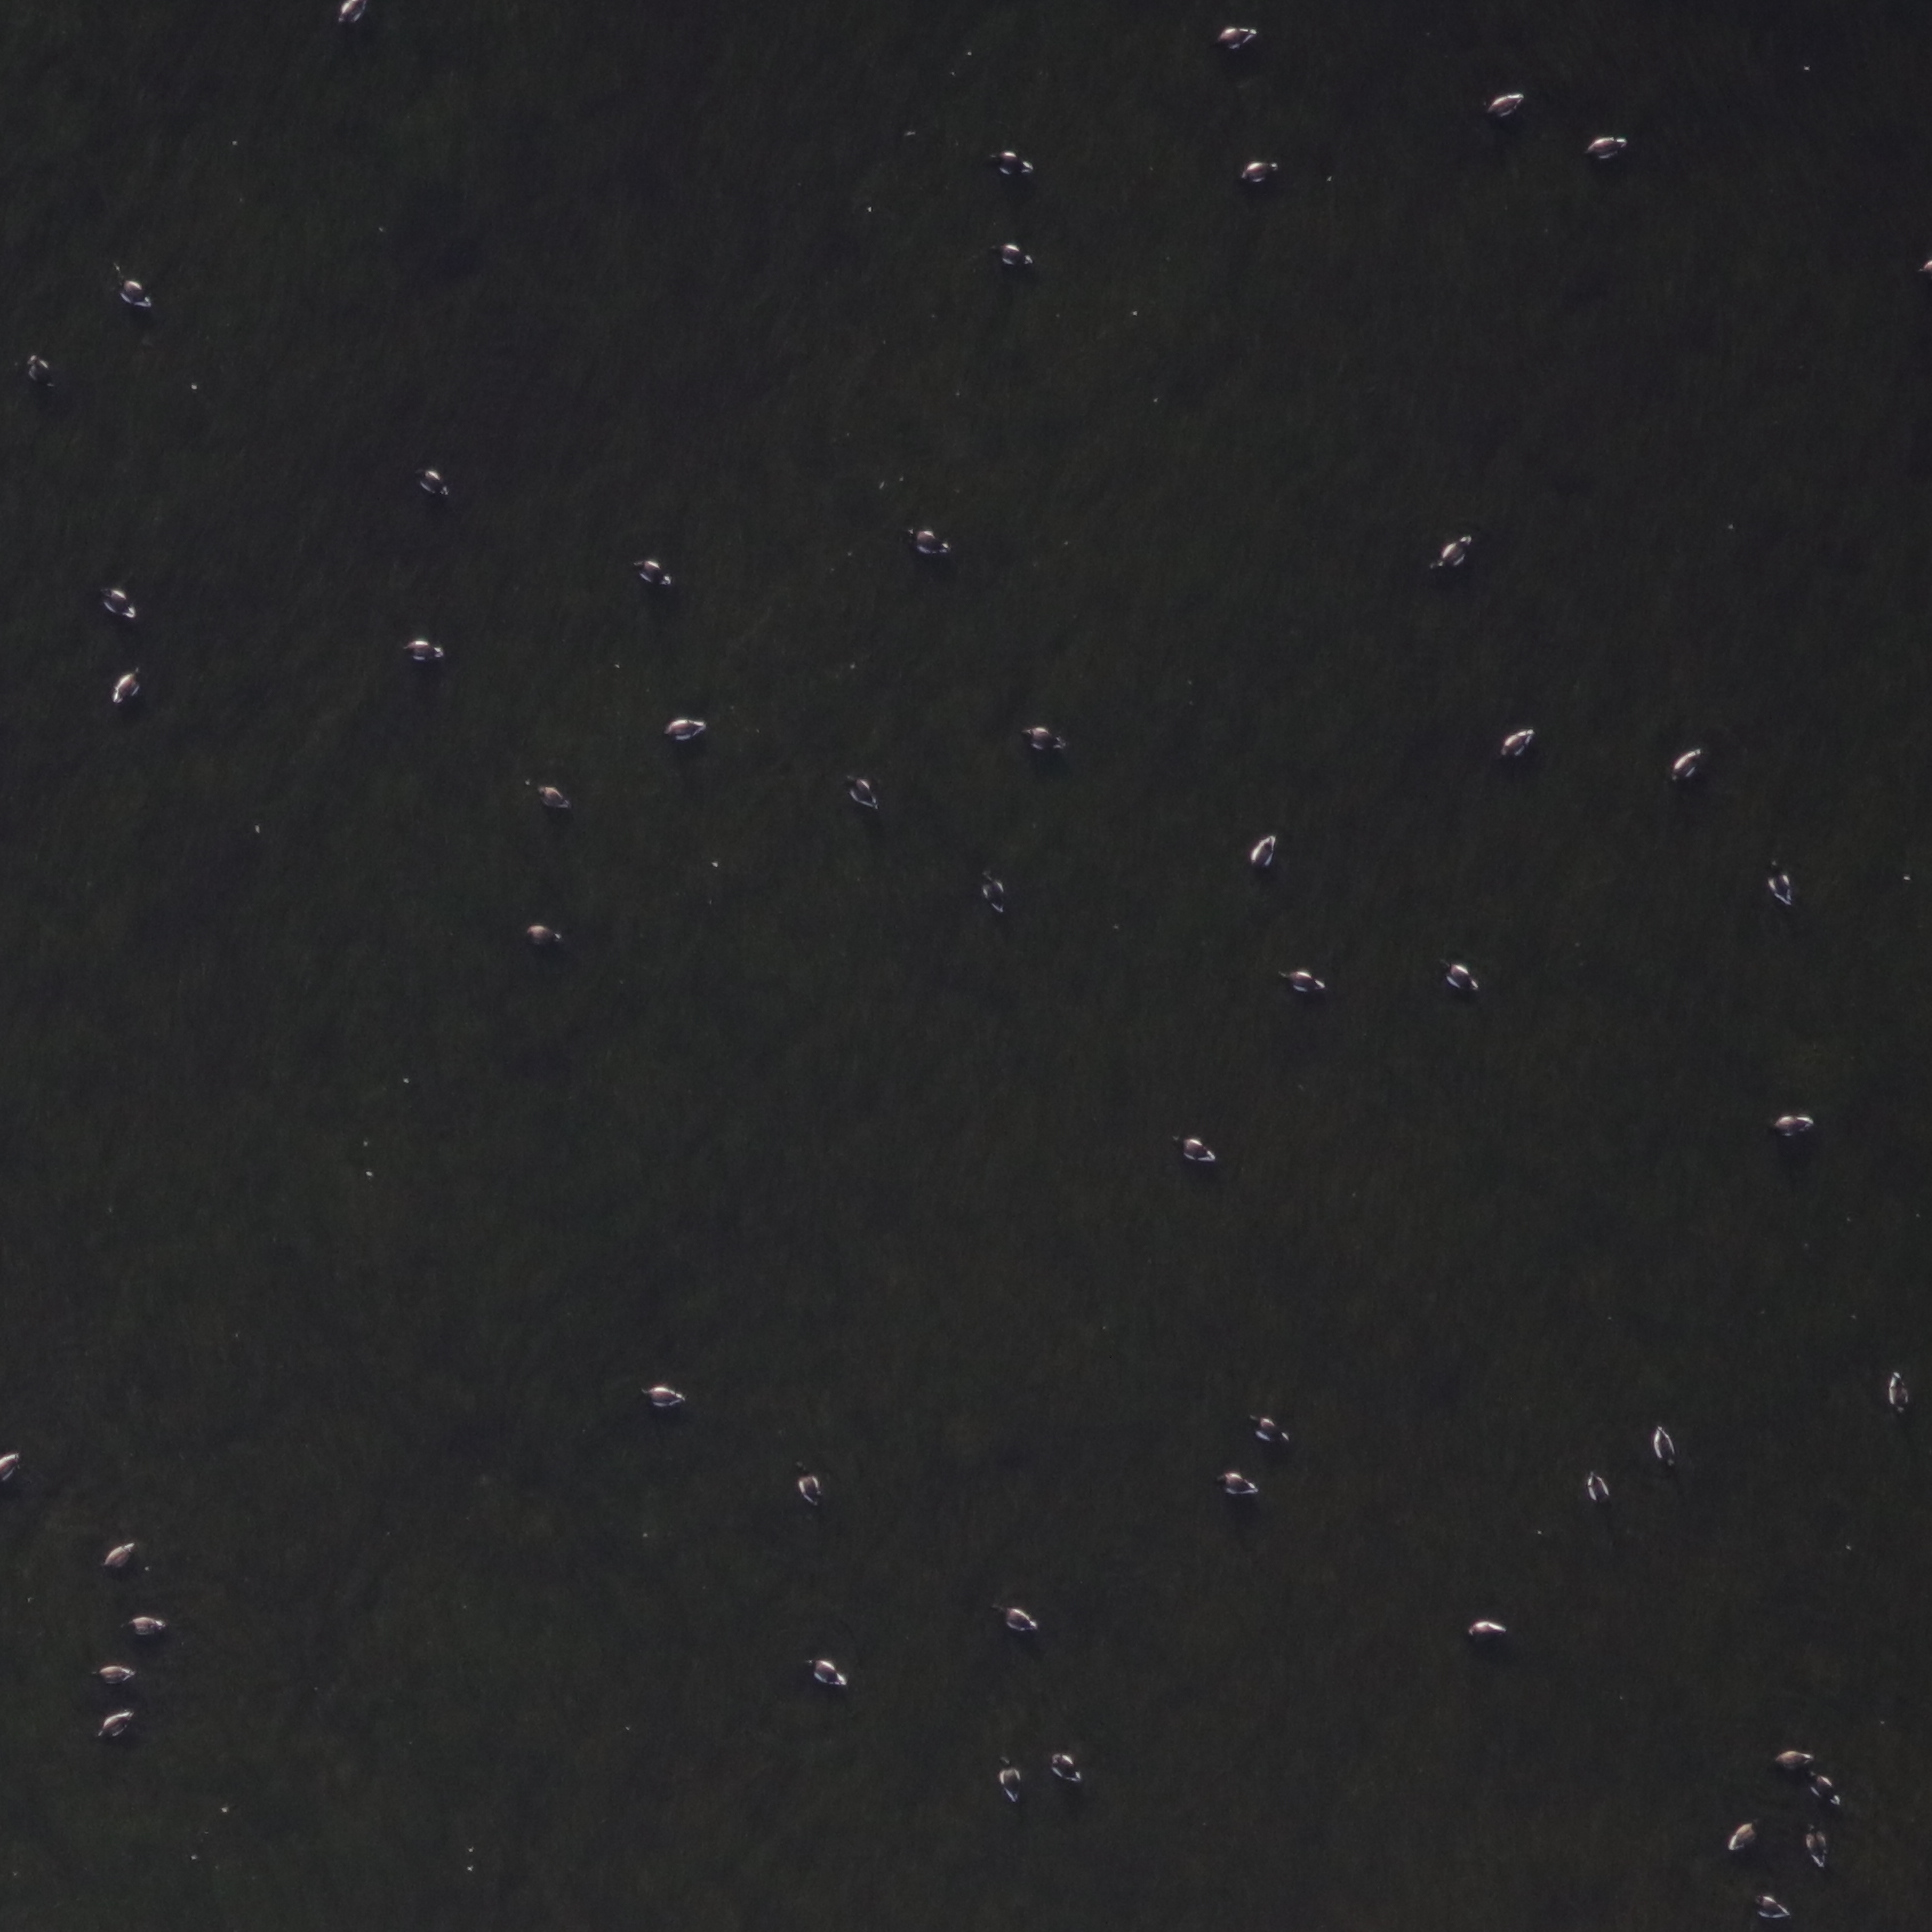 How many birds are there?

52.